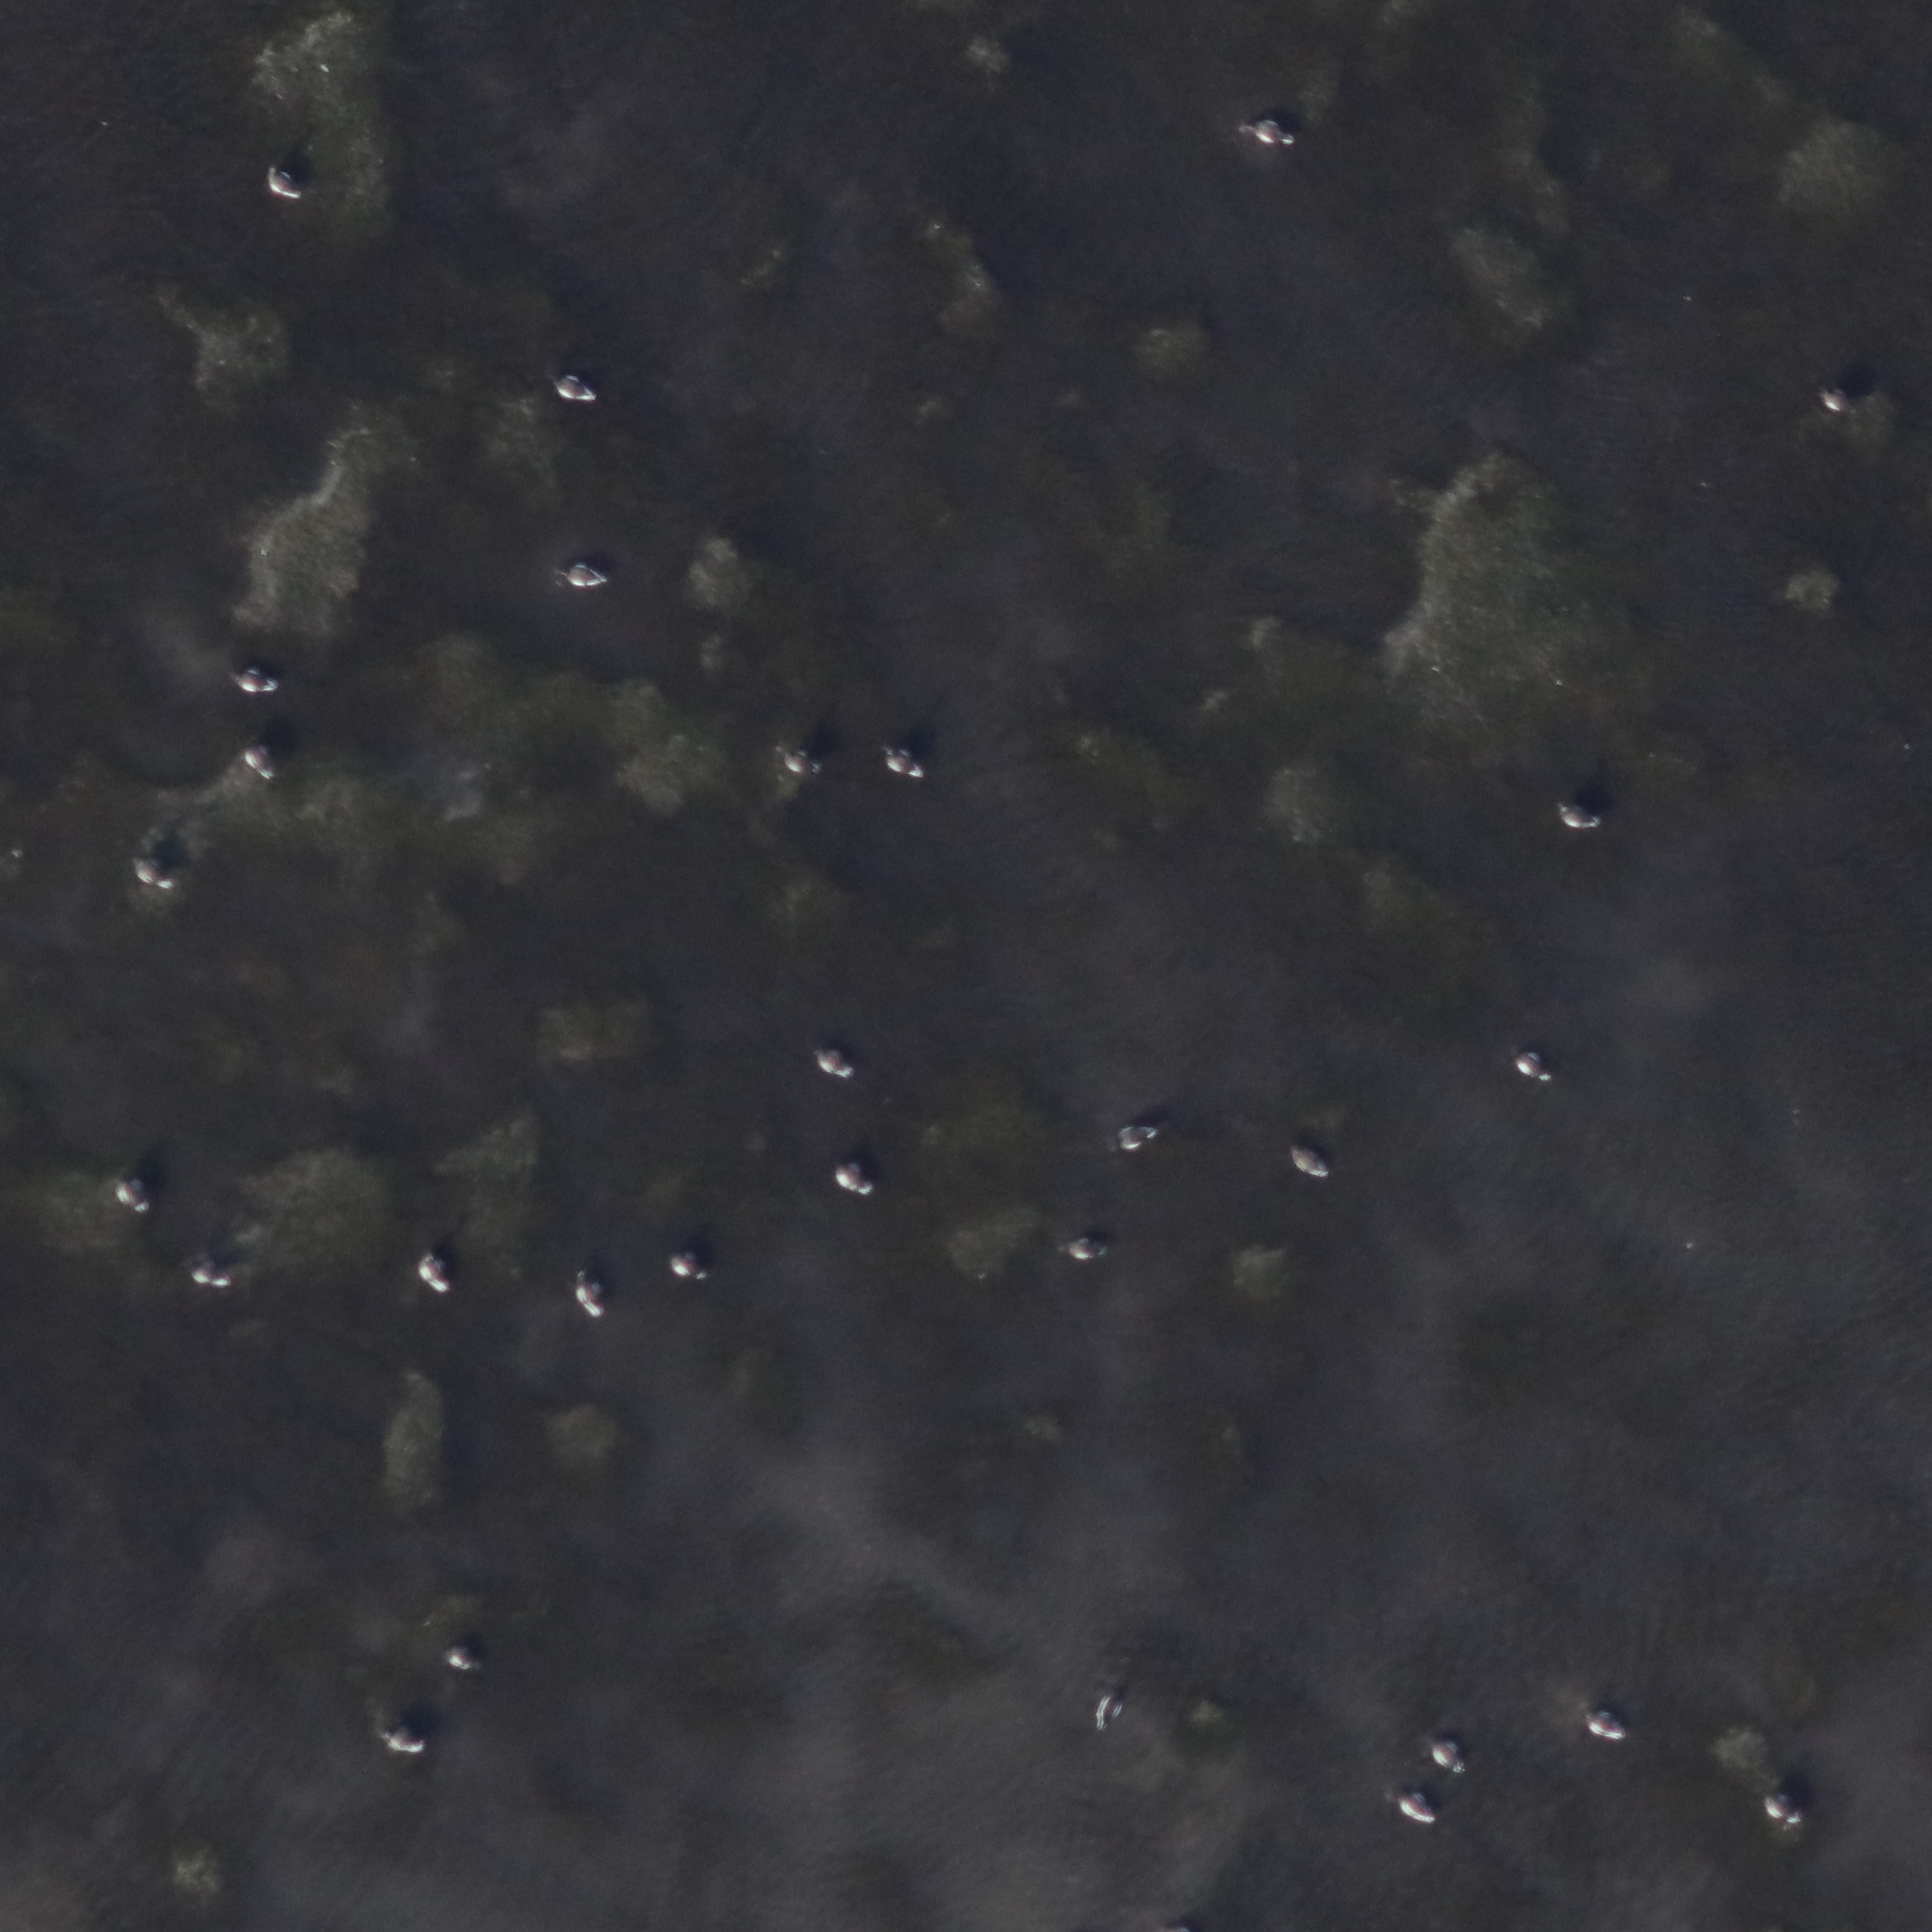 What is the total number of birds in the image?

29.